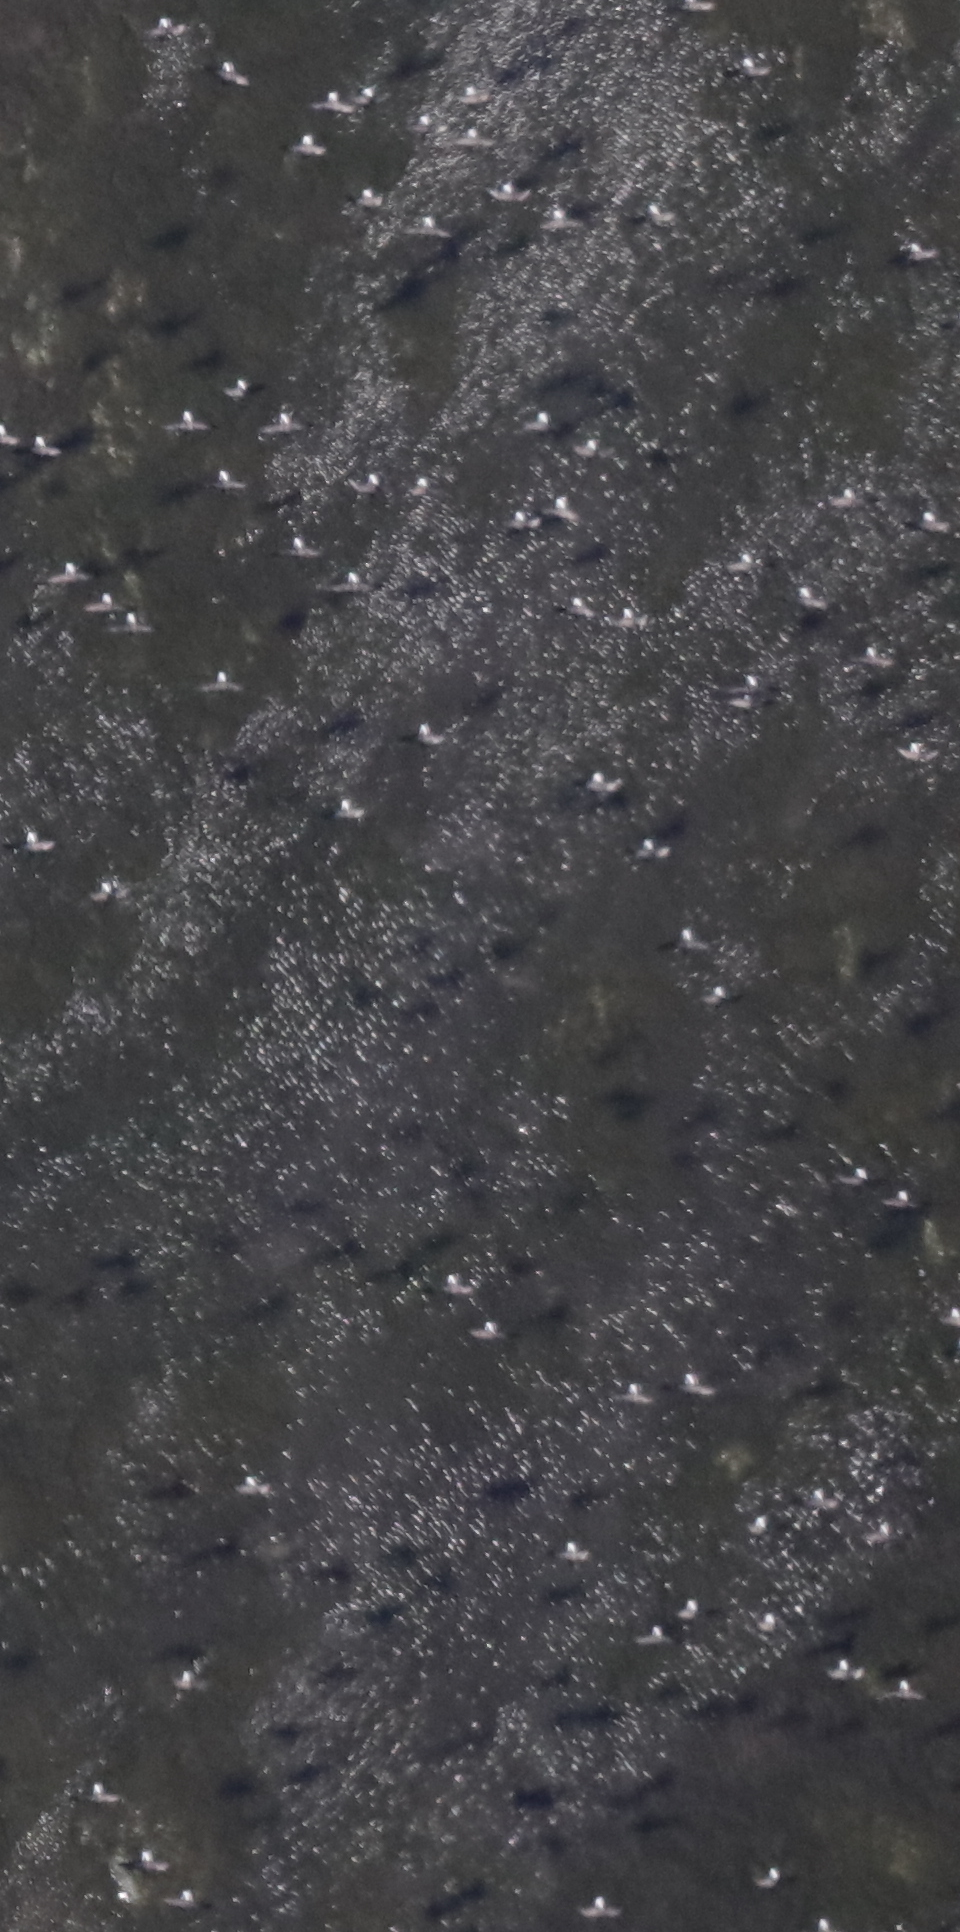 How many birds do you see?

76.